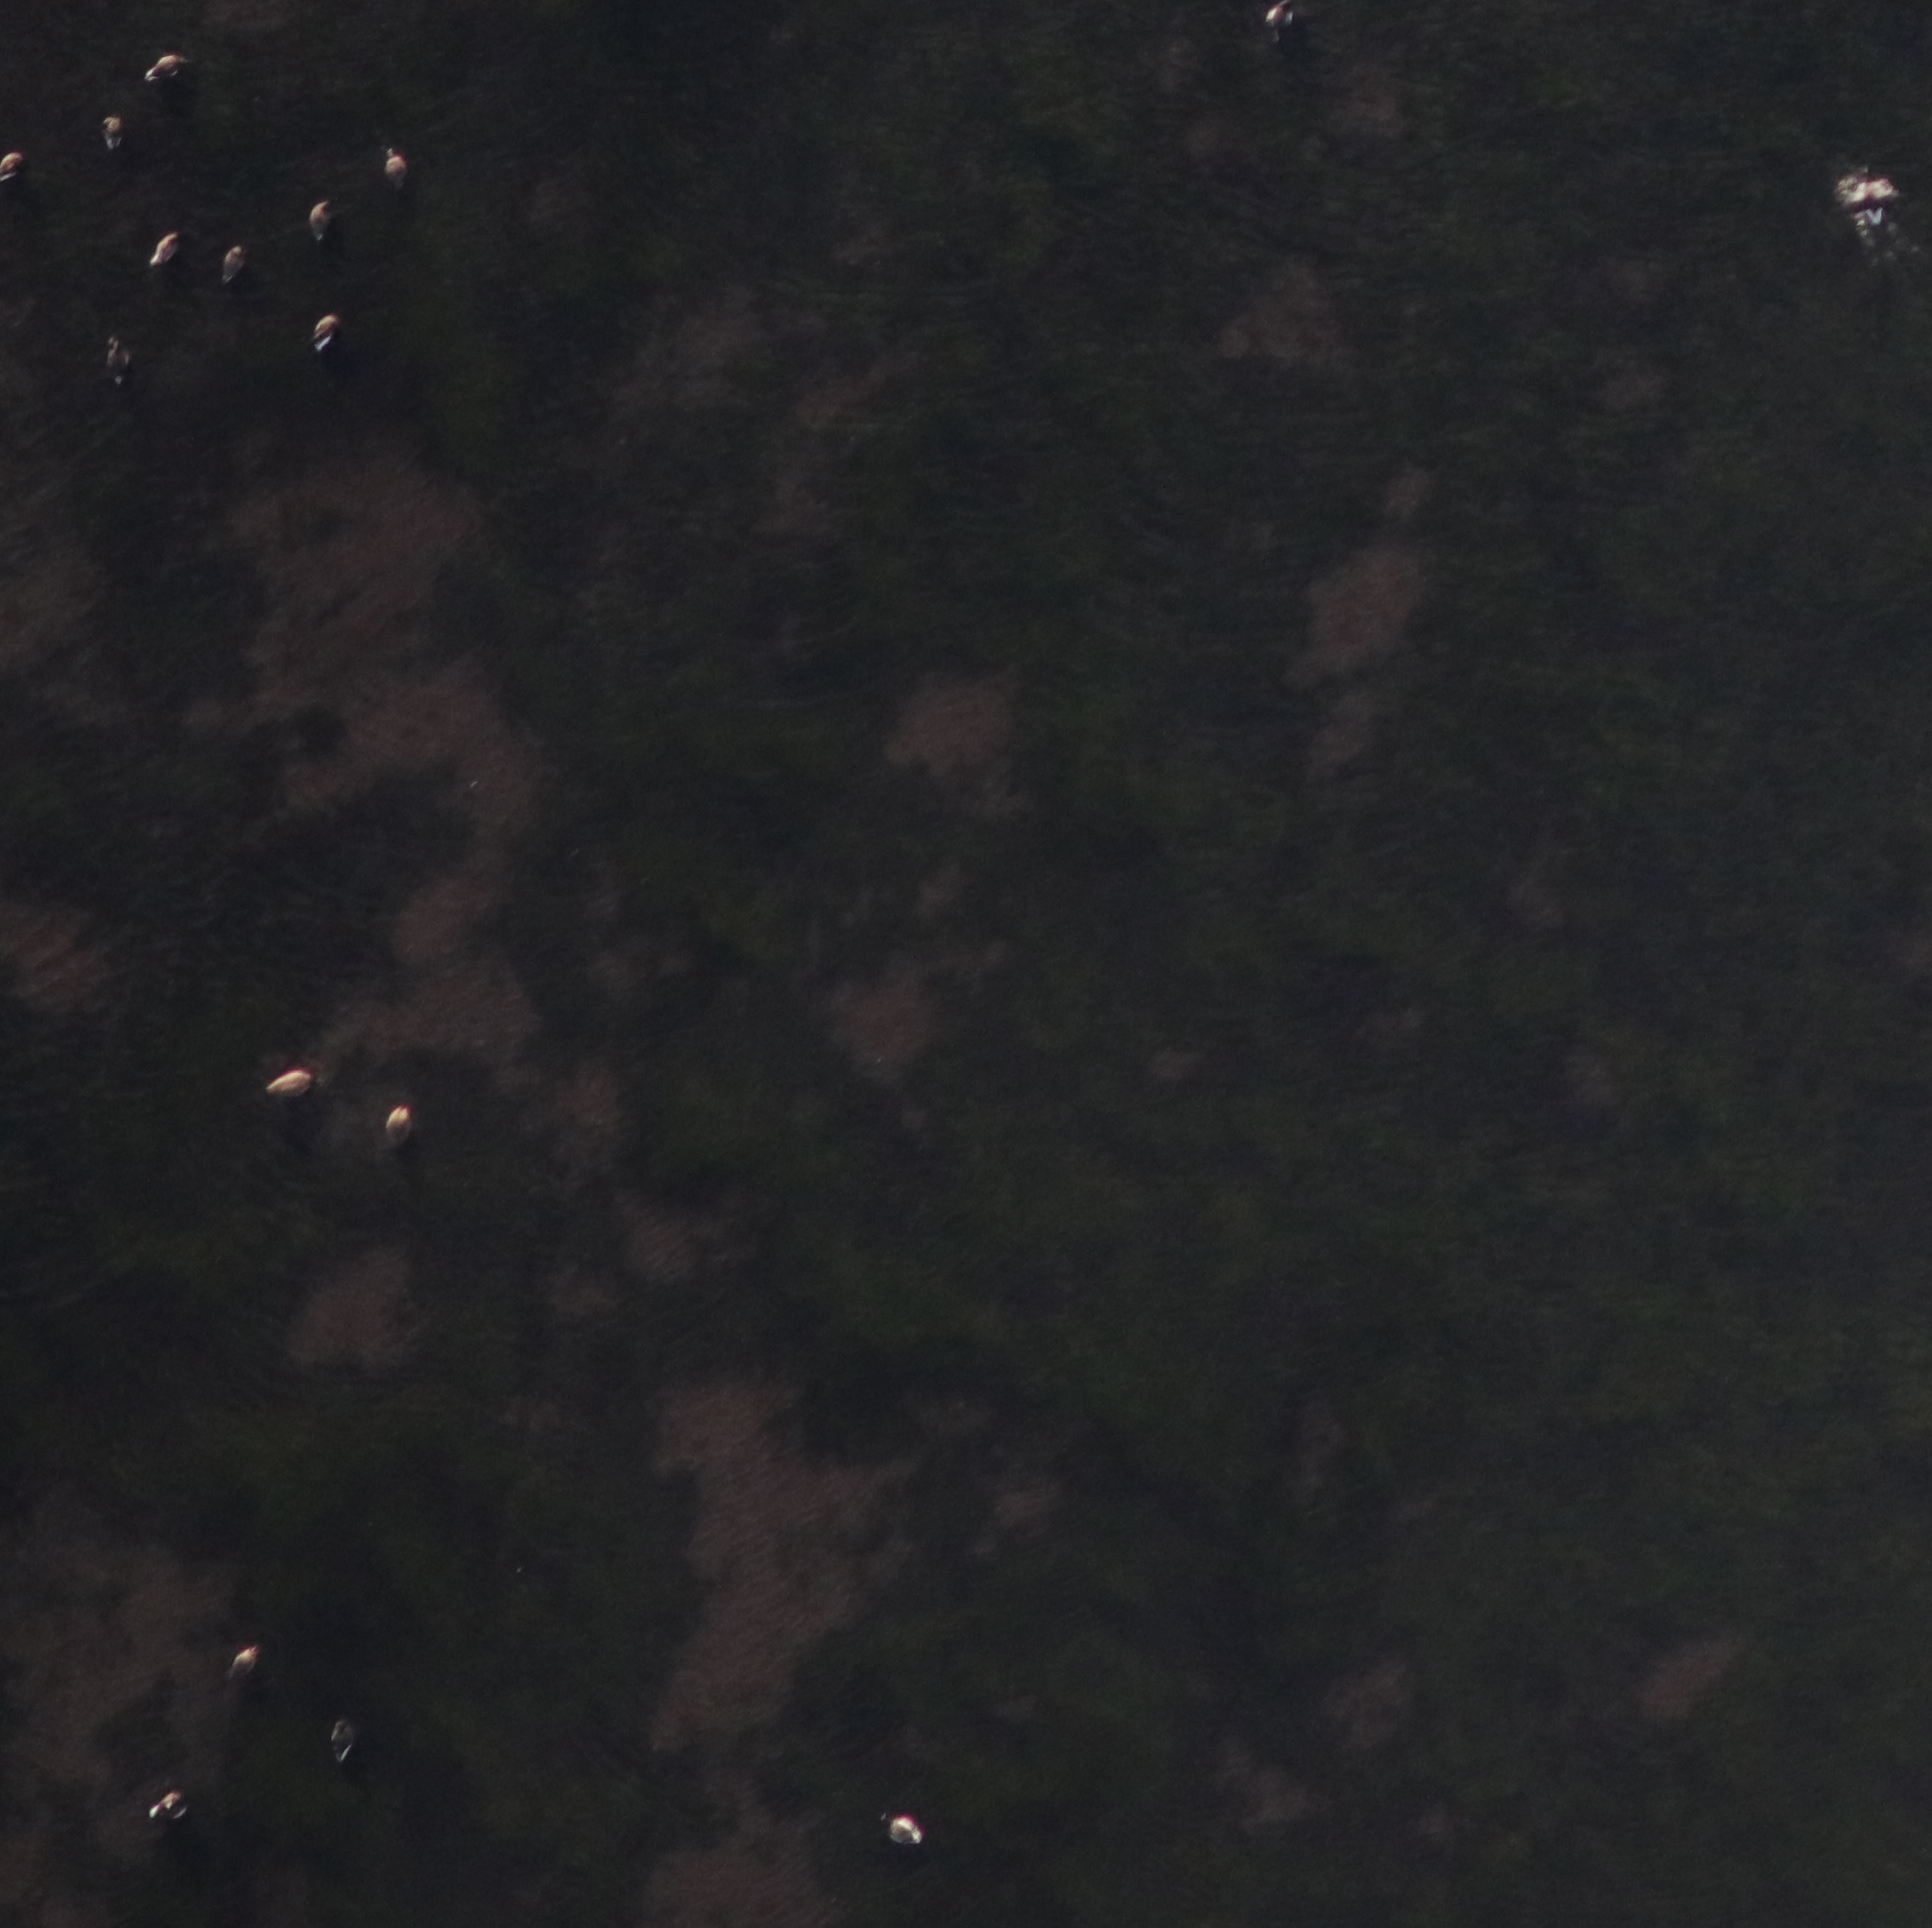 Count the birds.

17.